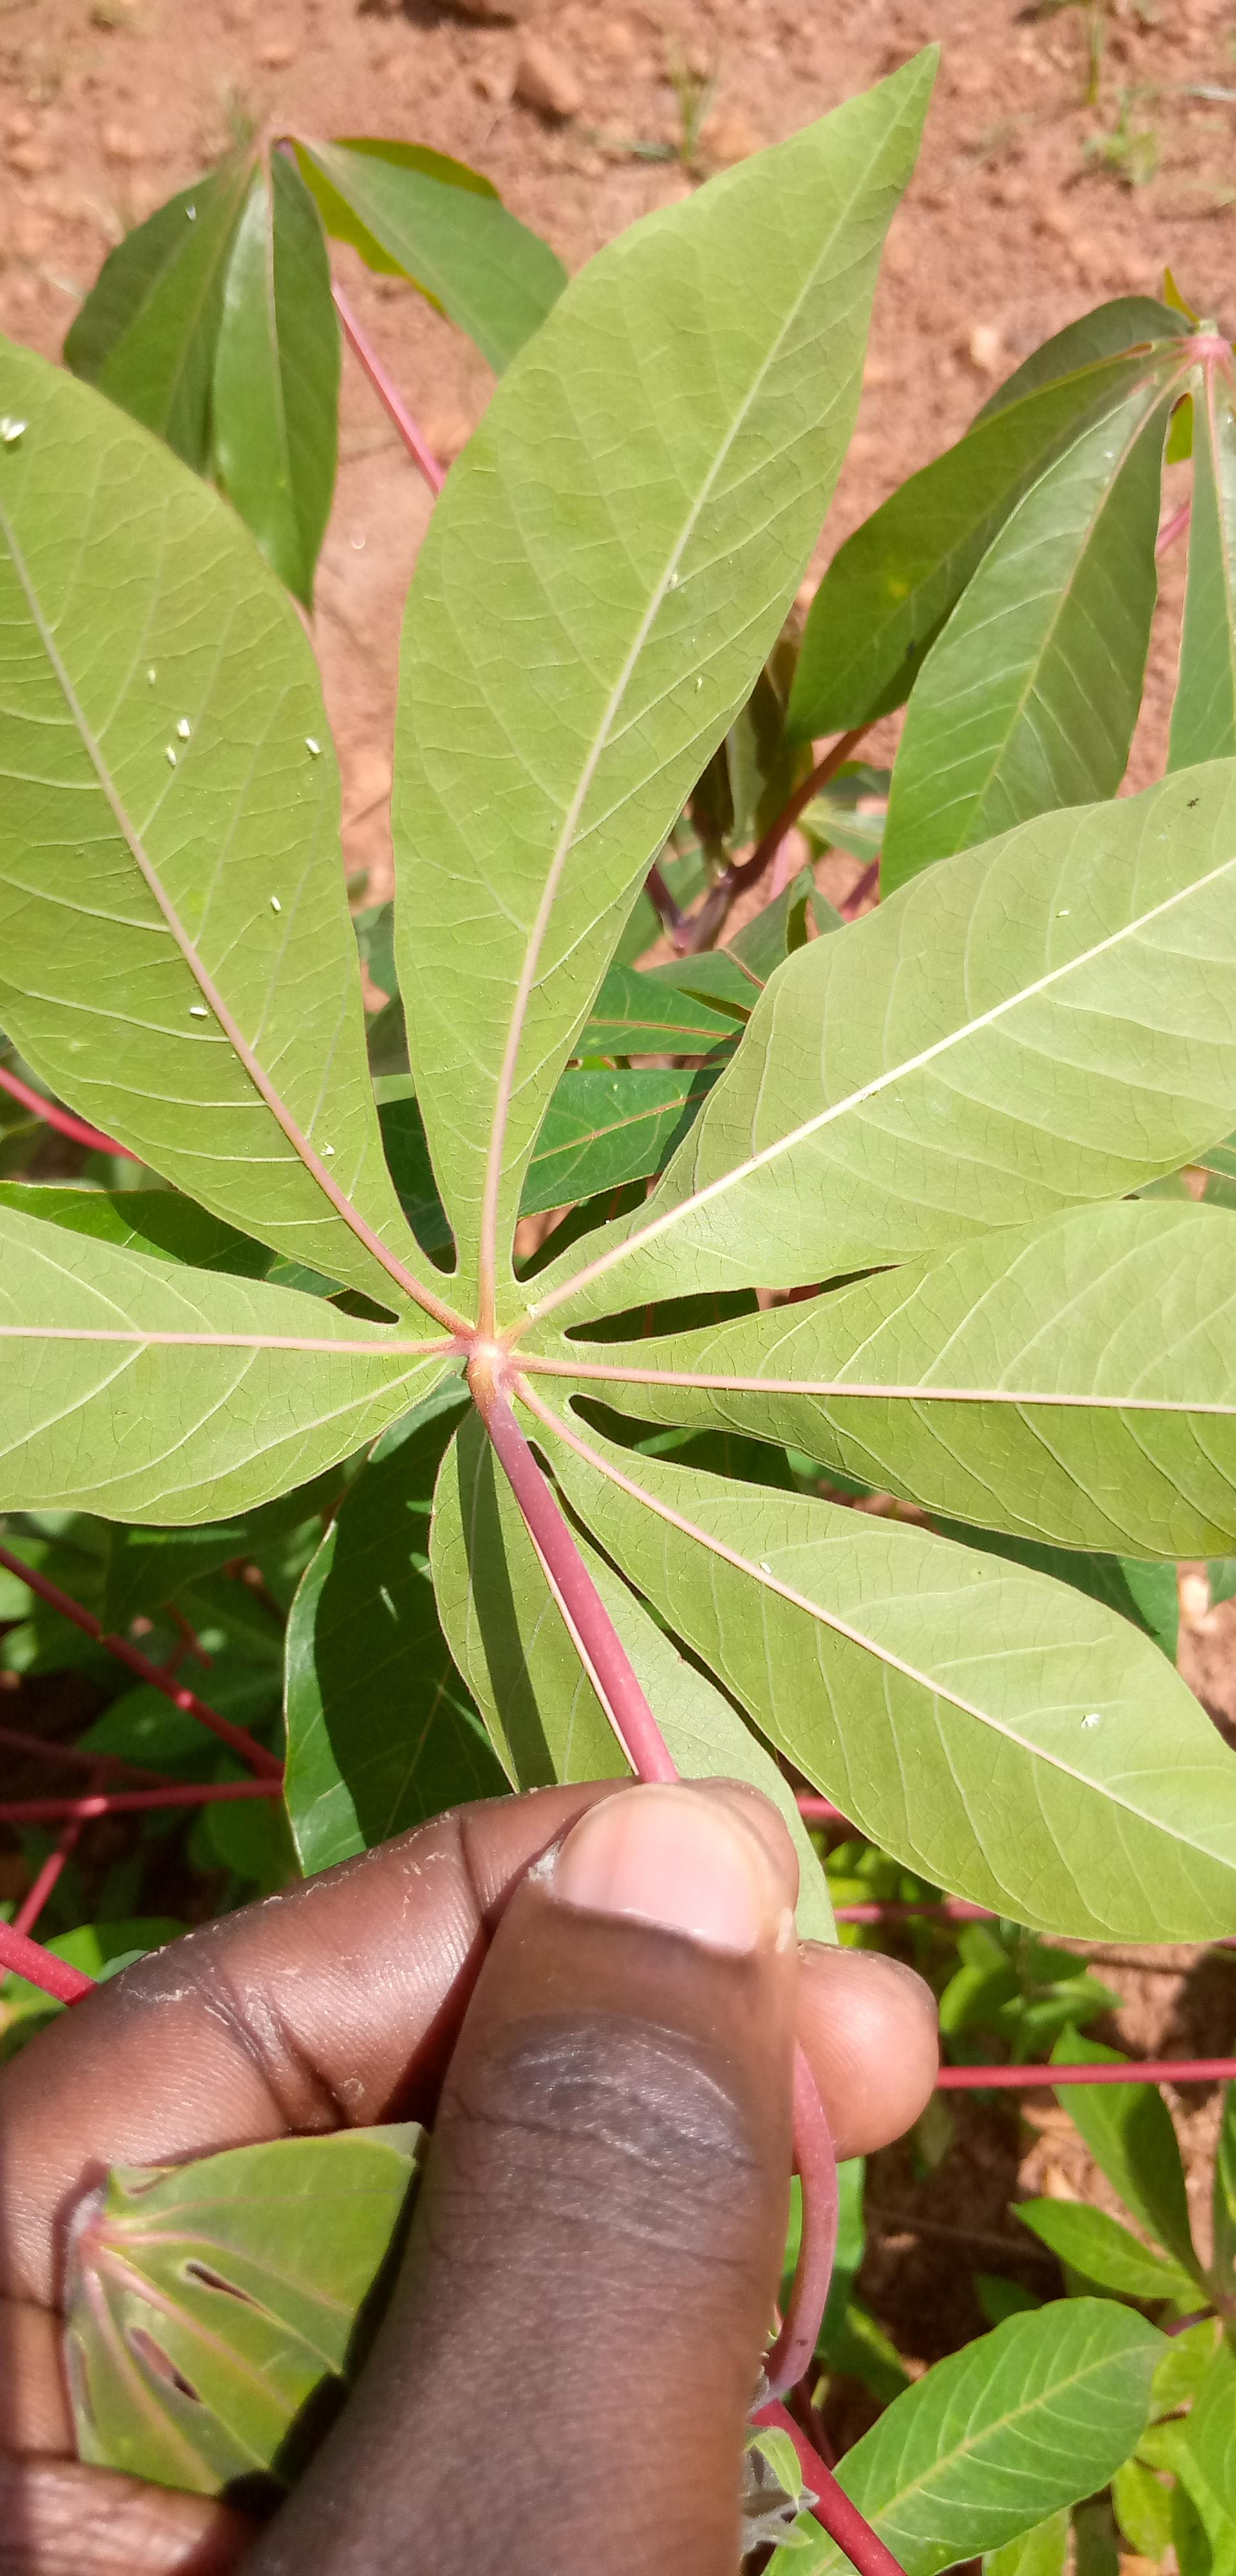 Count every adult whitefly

16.